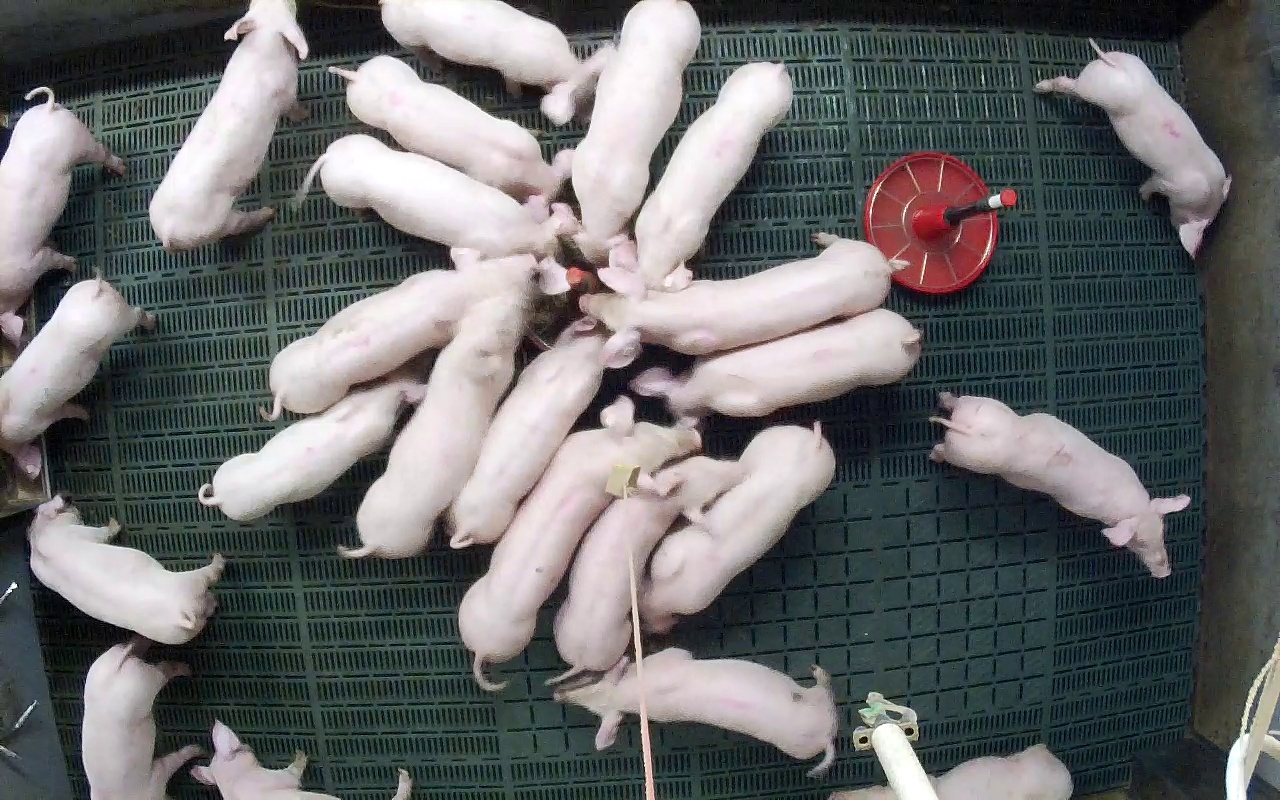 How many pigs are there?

24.